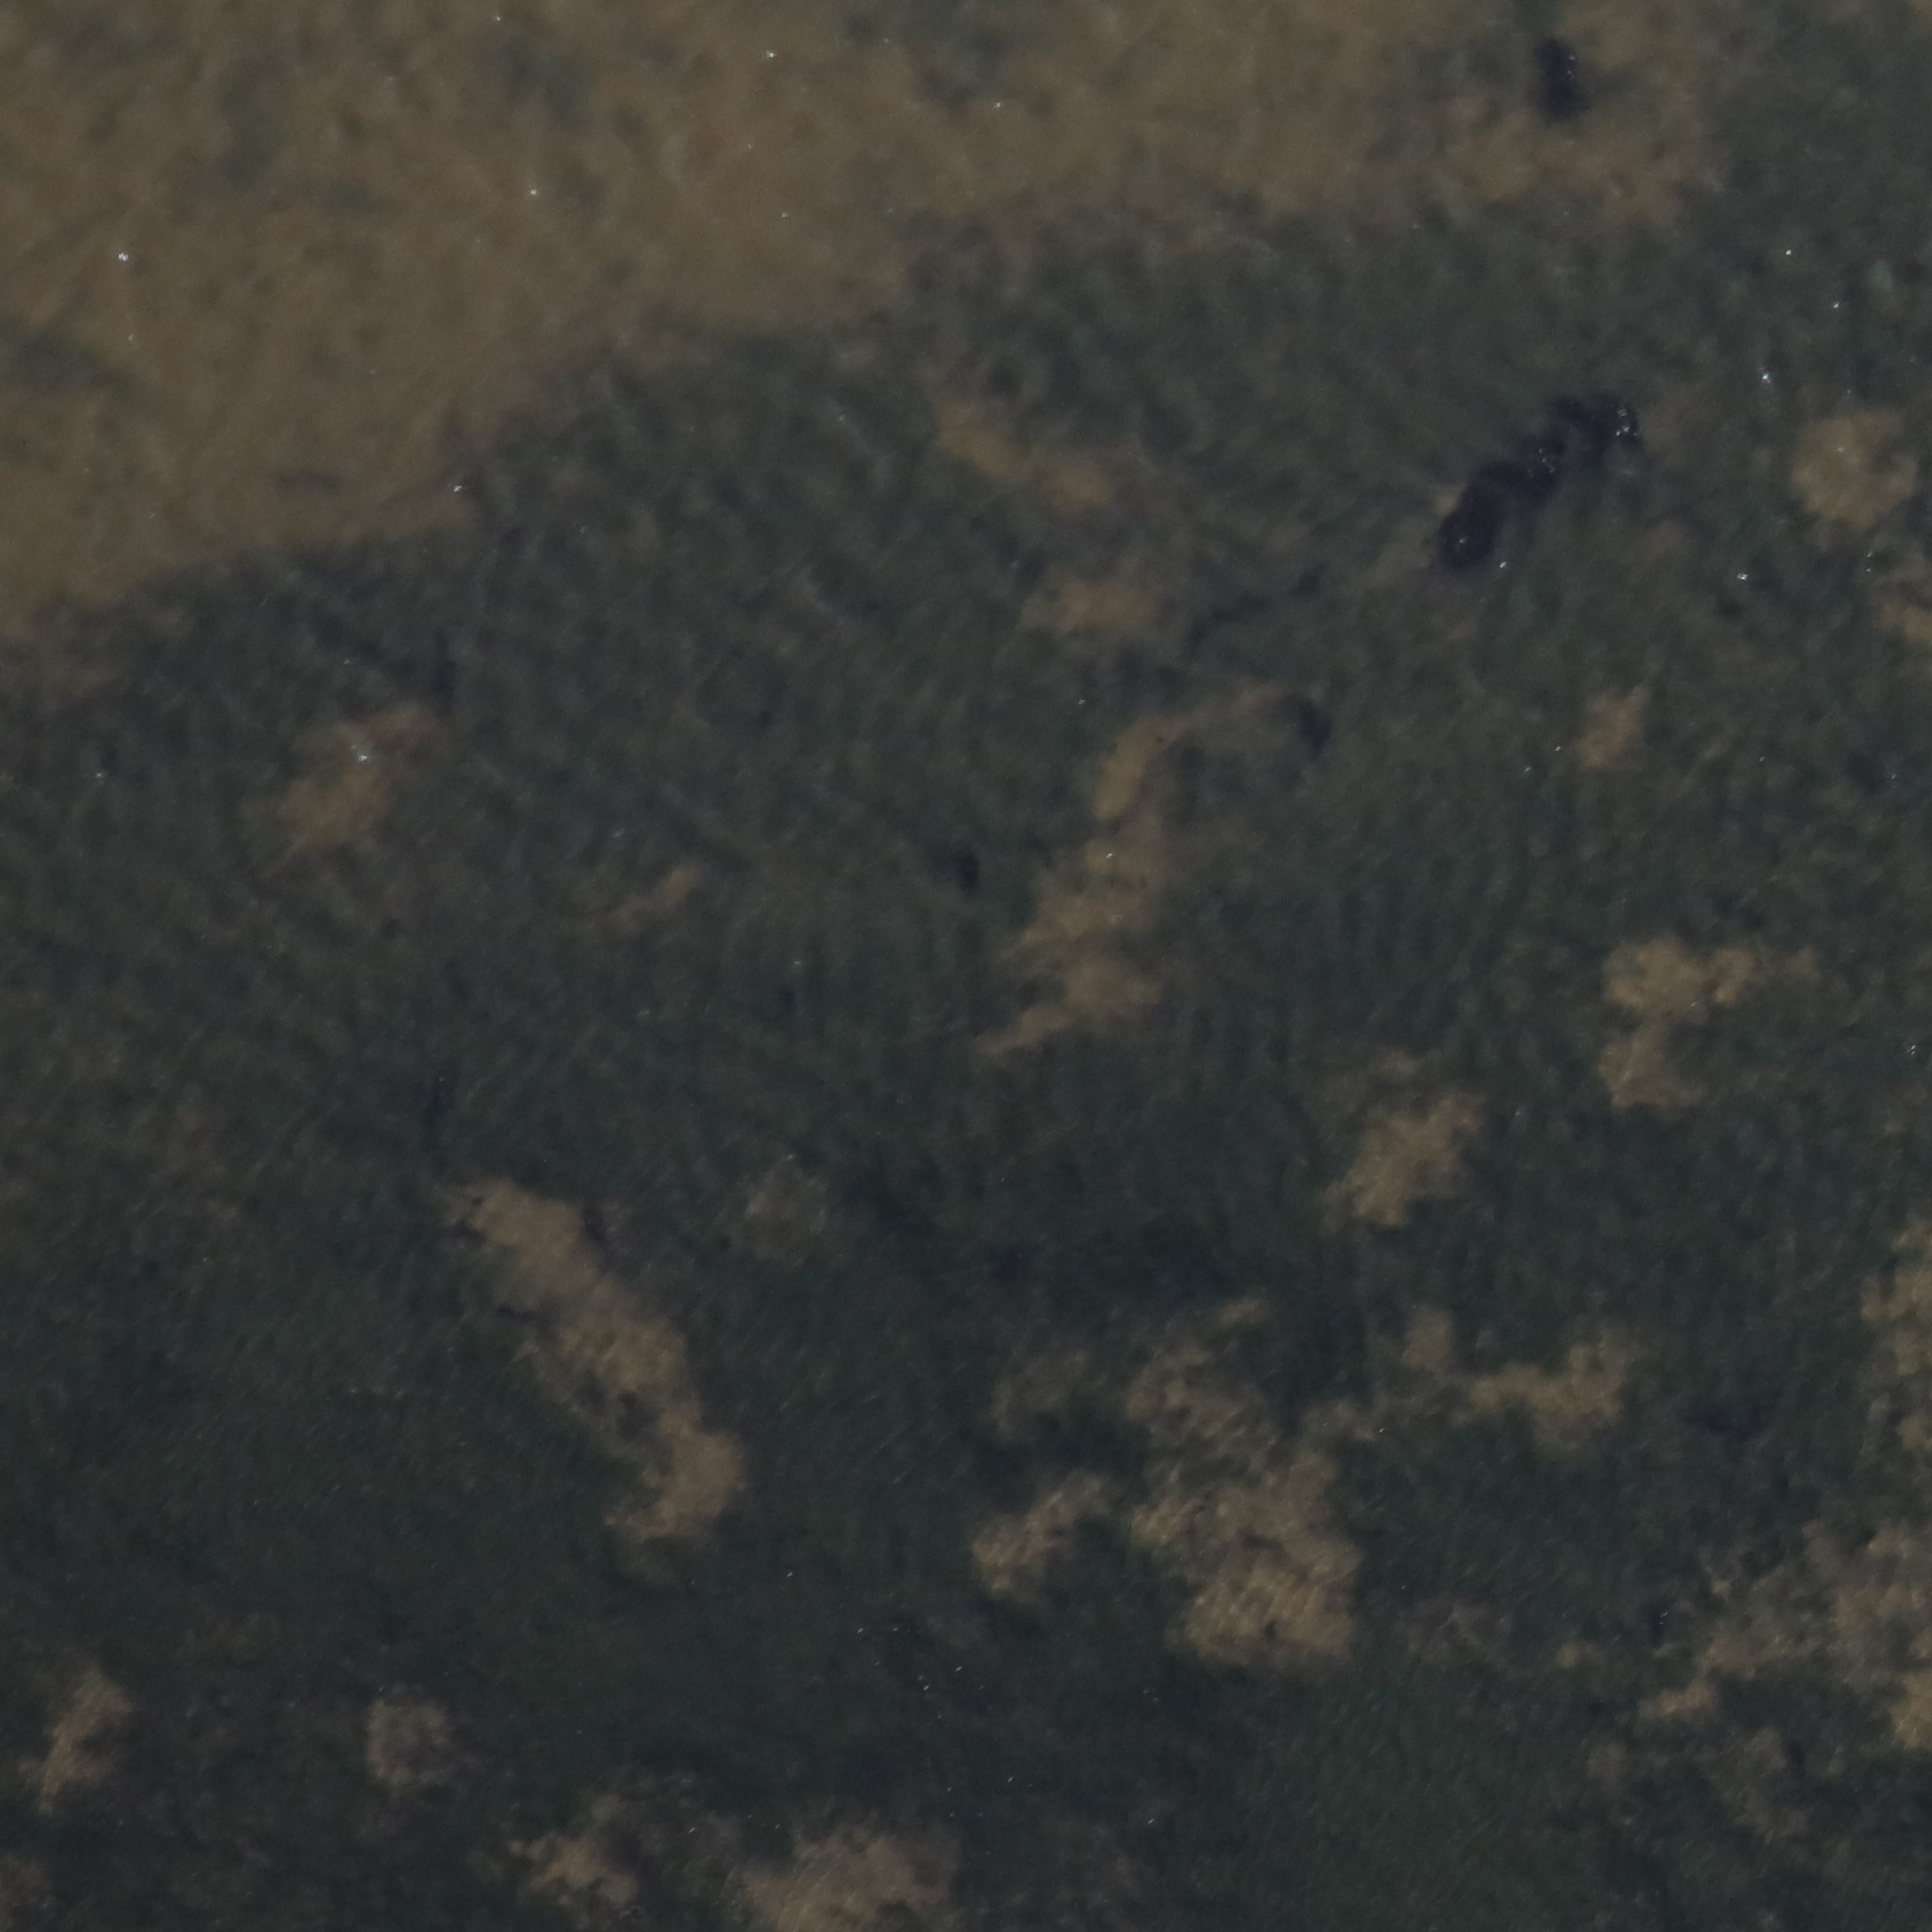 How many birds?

0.